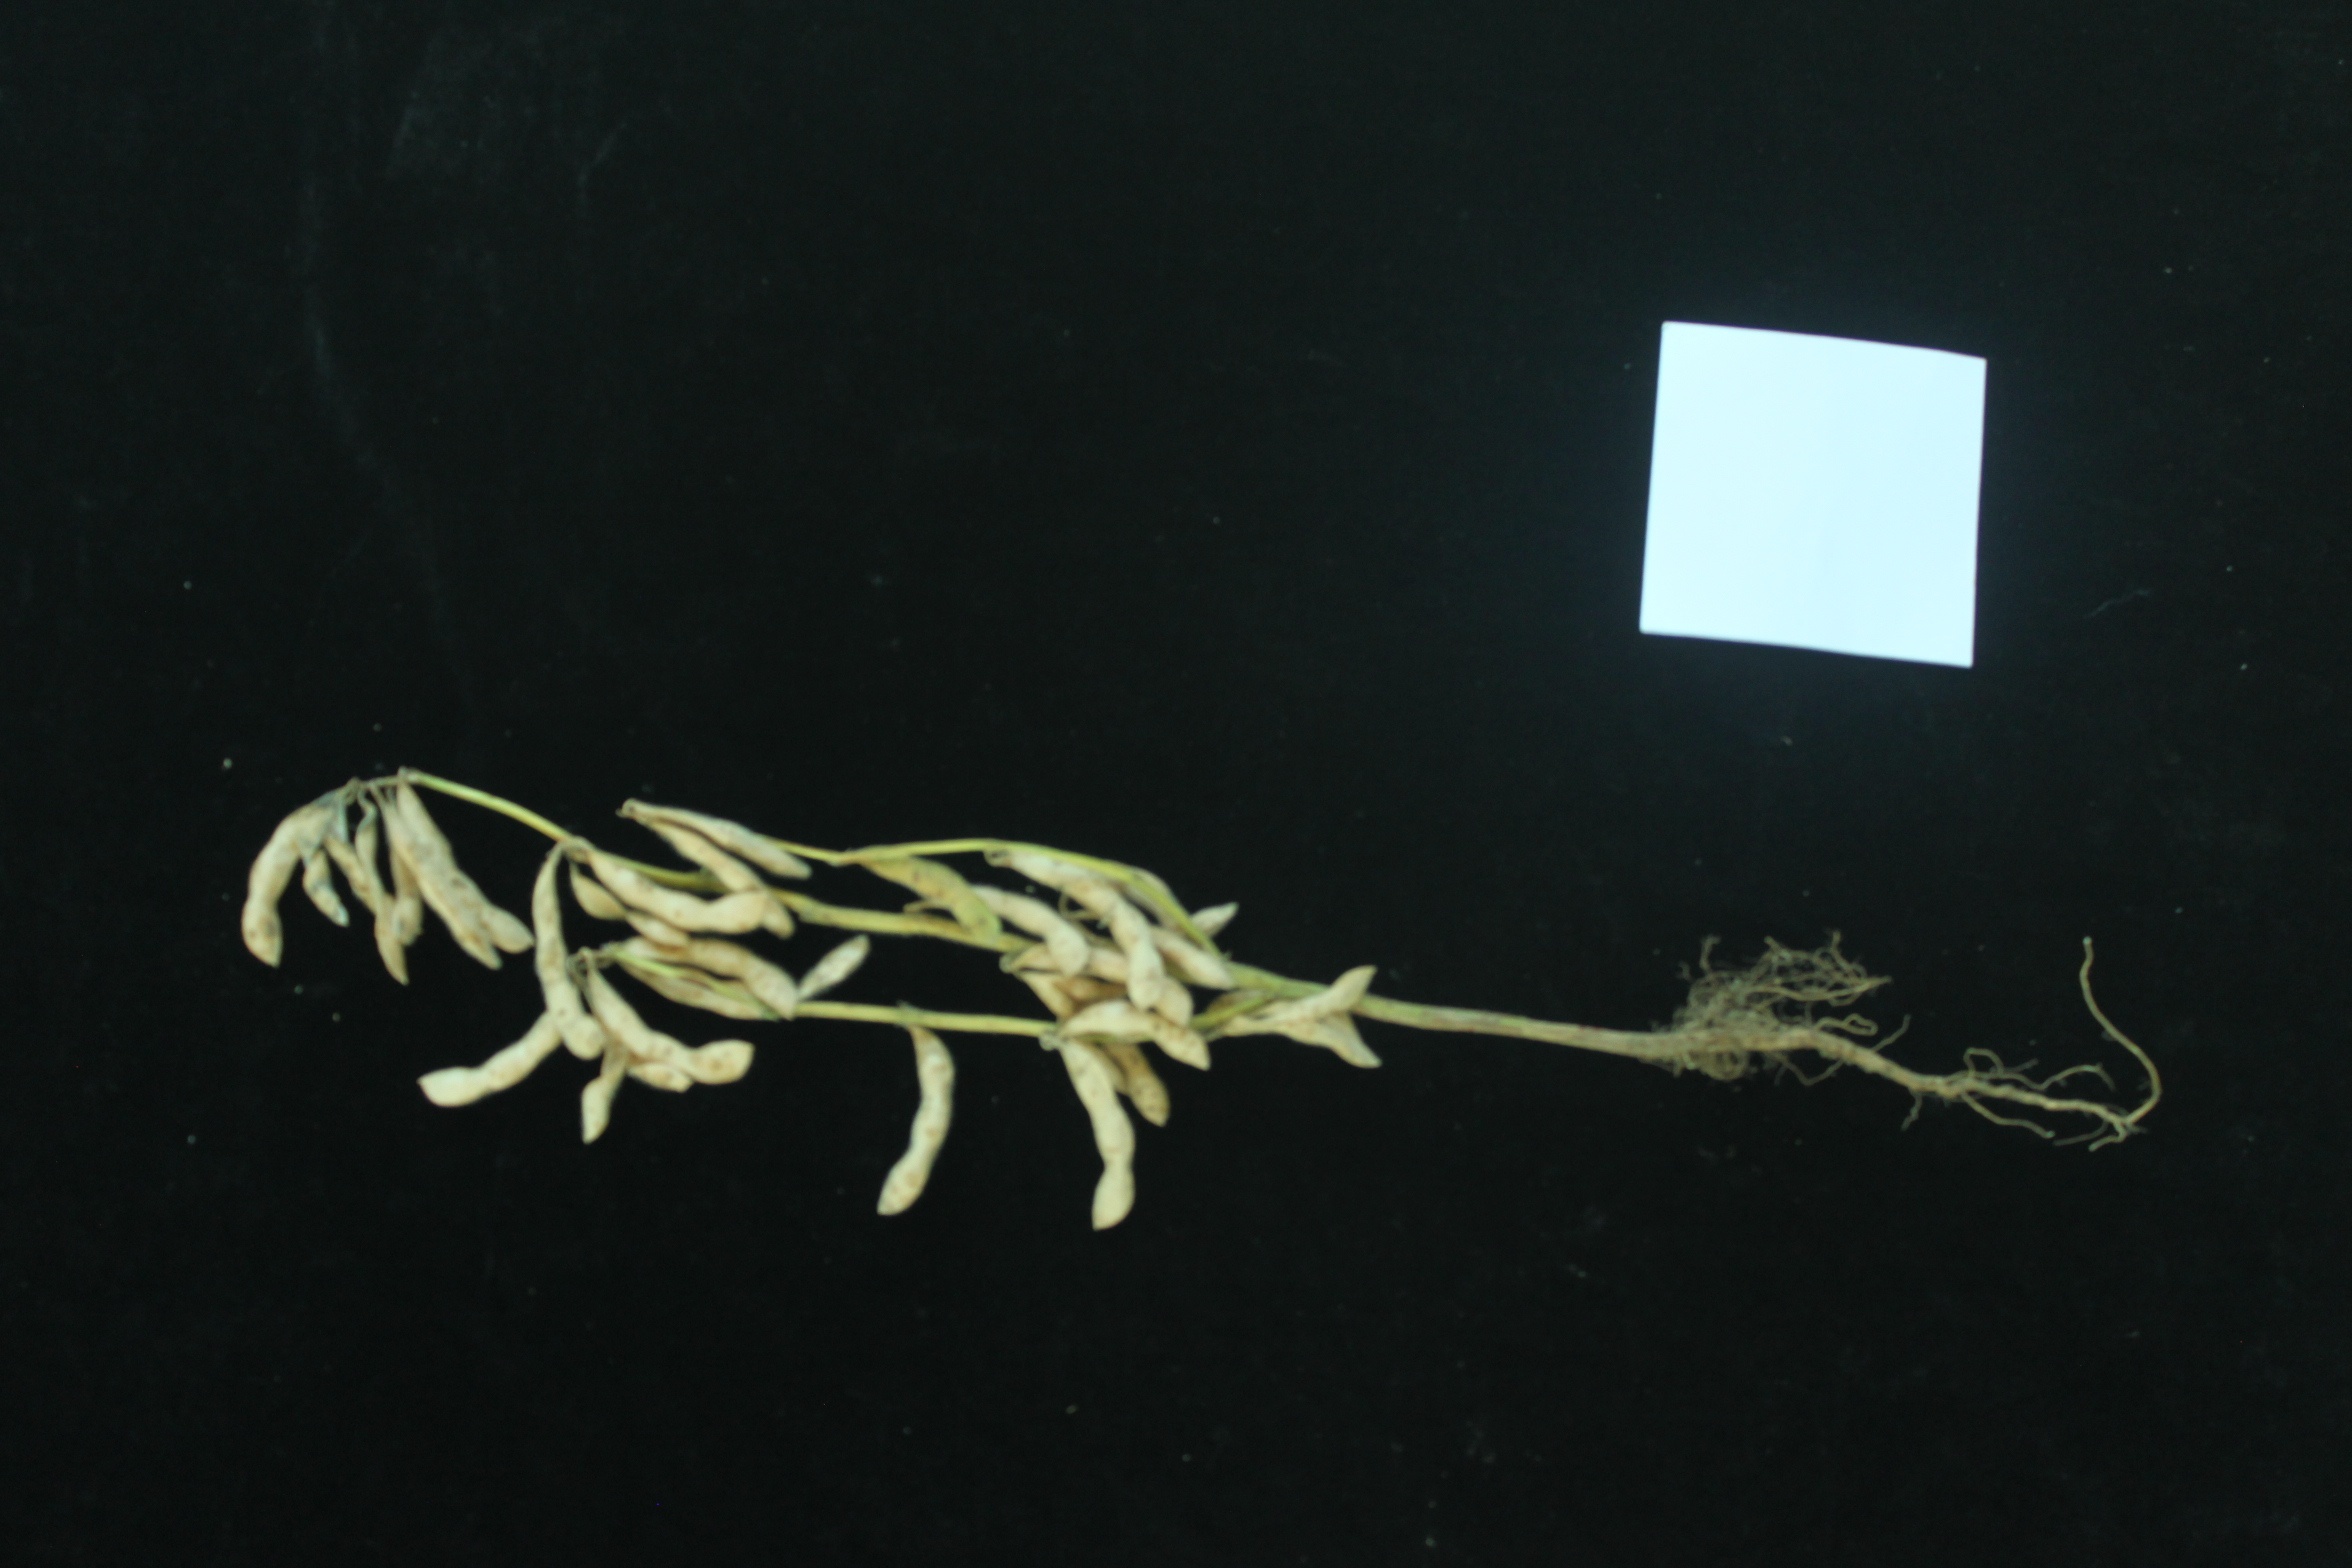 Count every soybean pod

31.